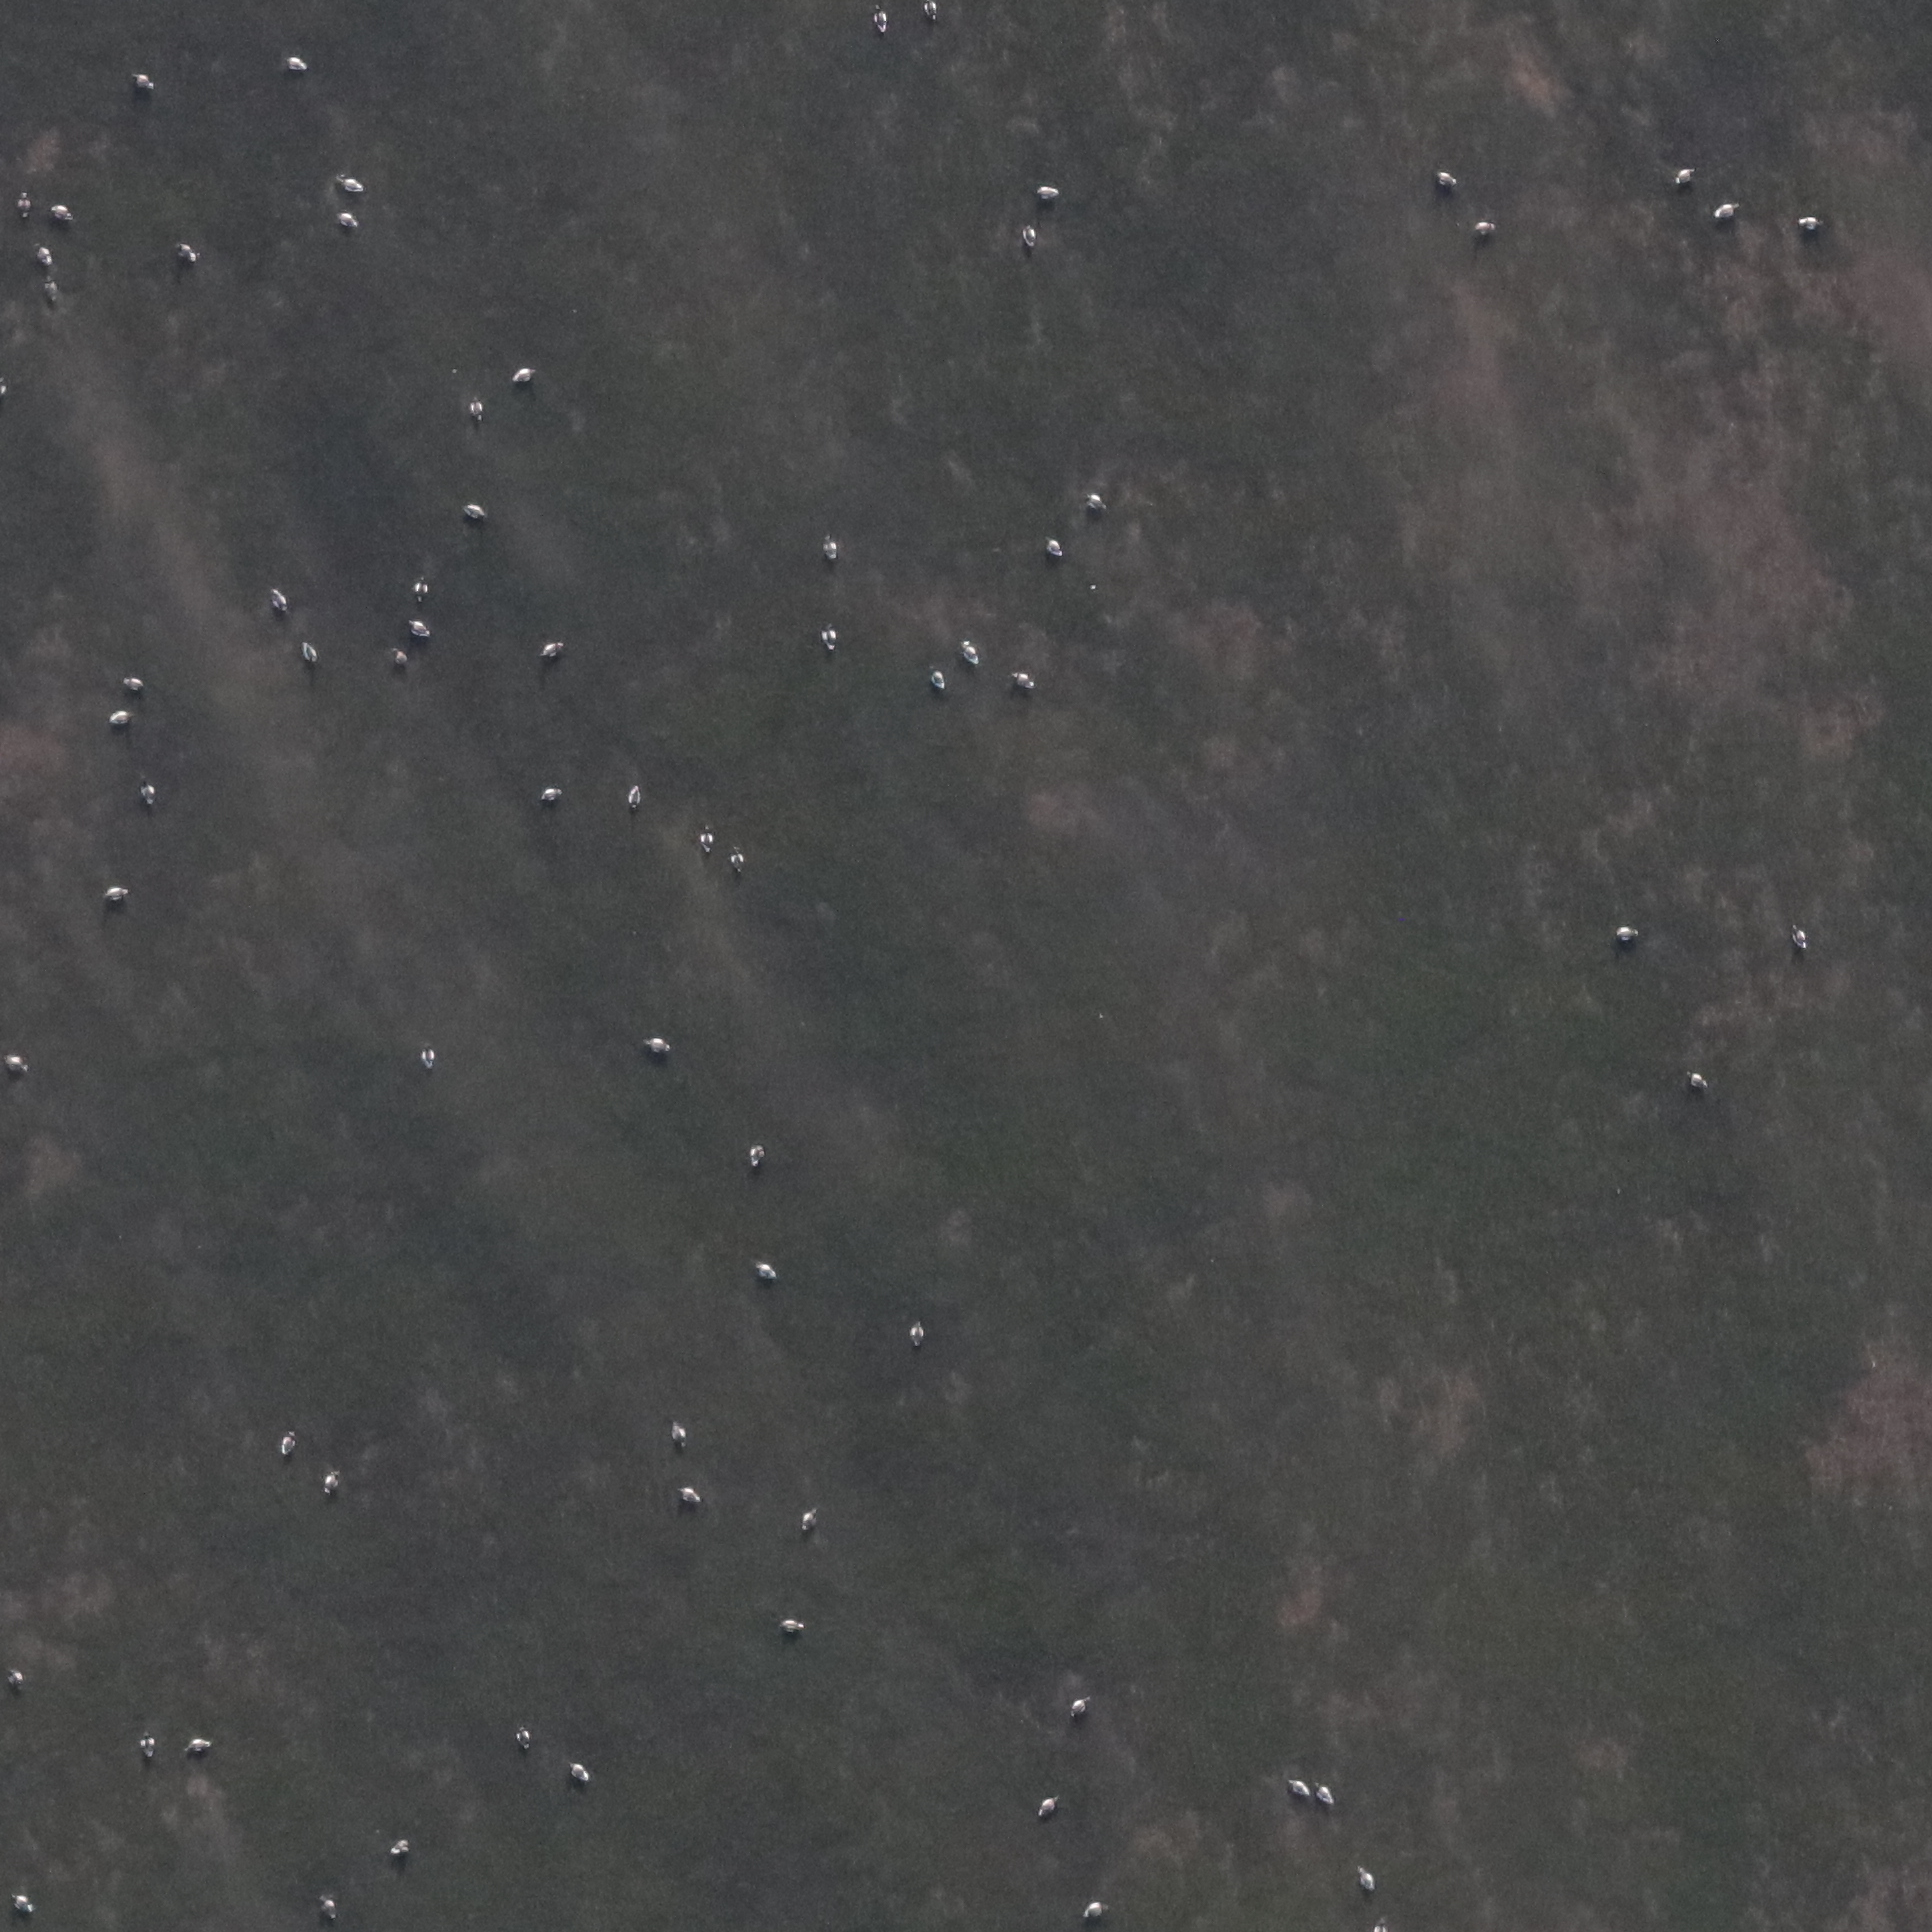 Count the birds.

72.